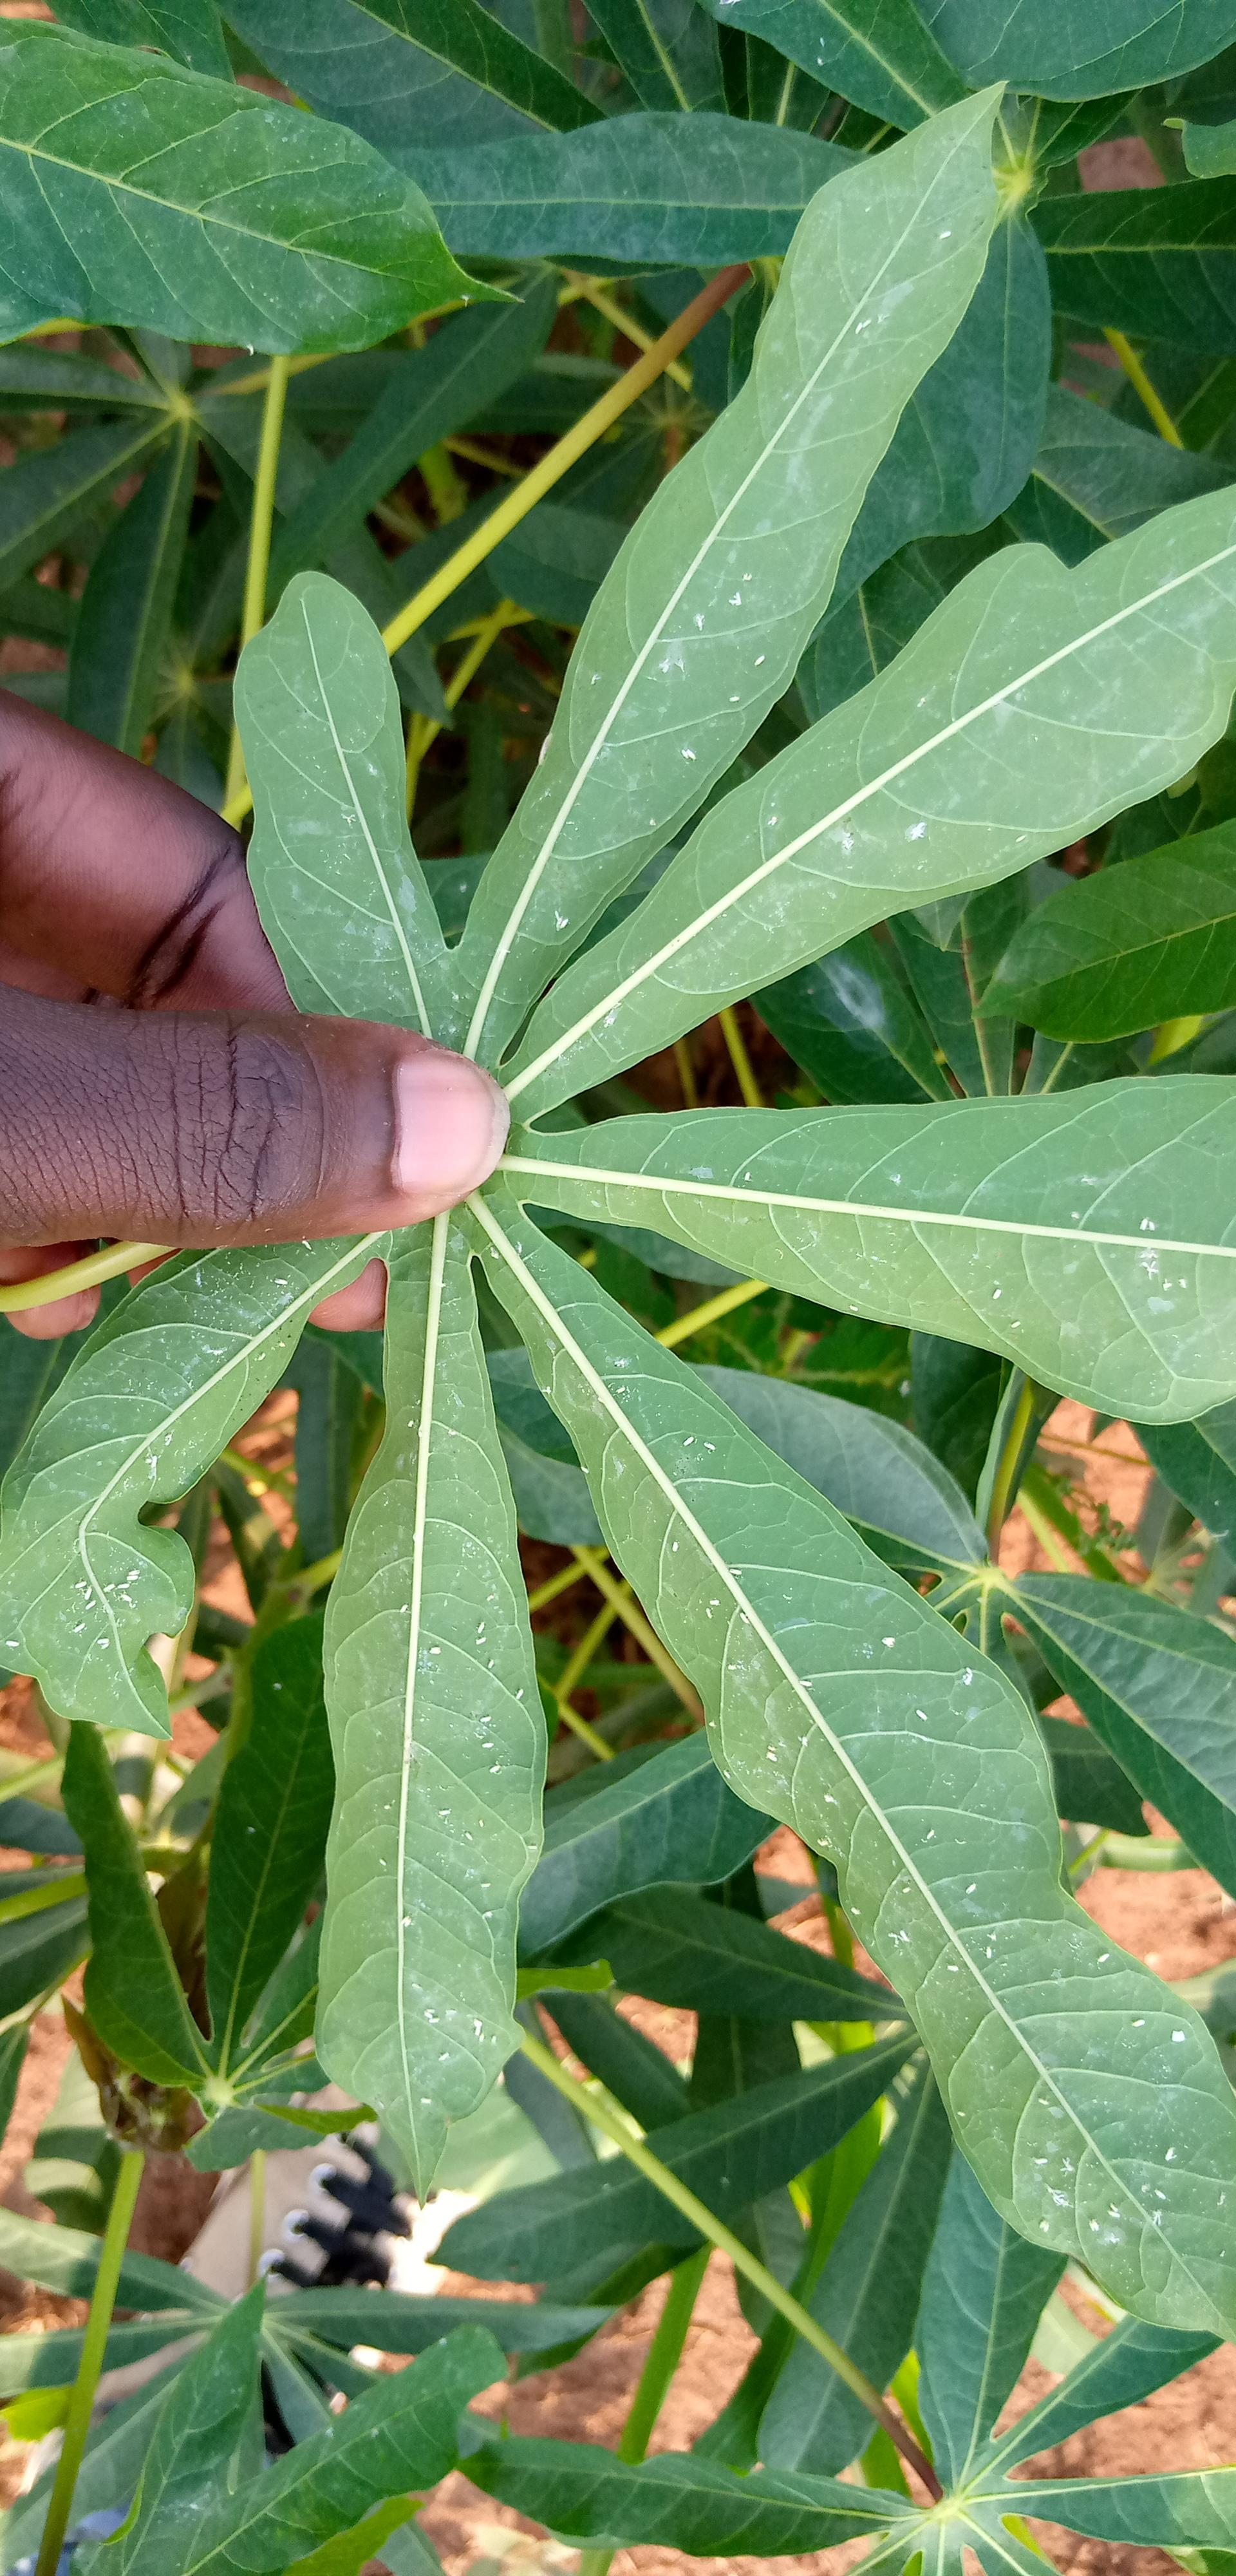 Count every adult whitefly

127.